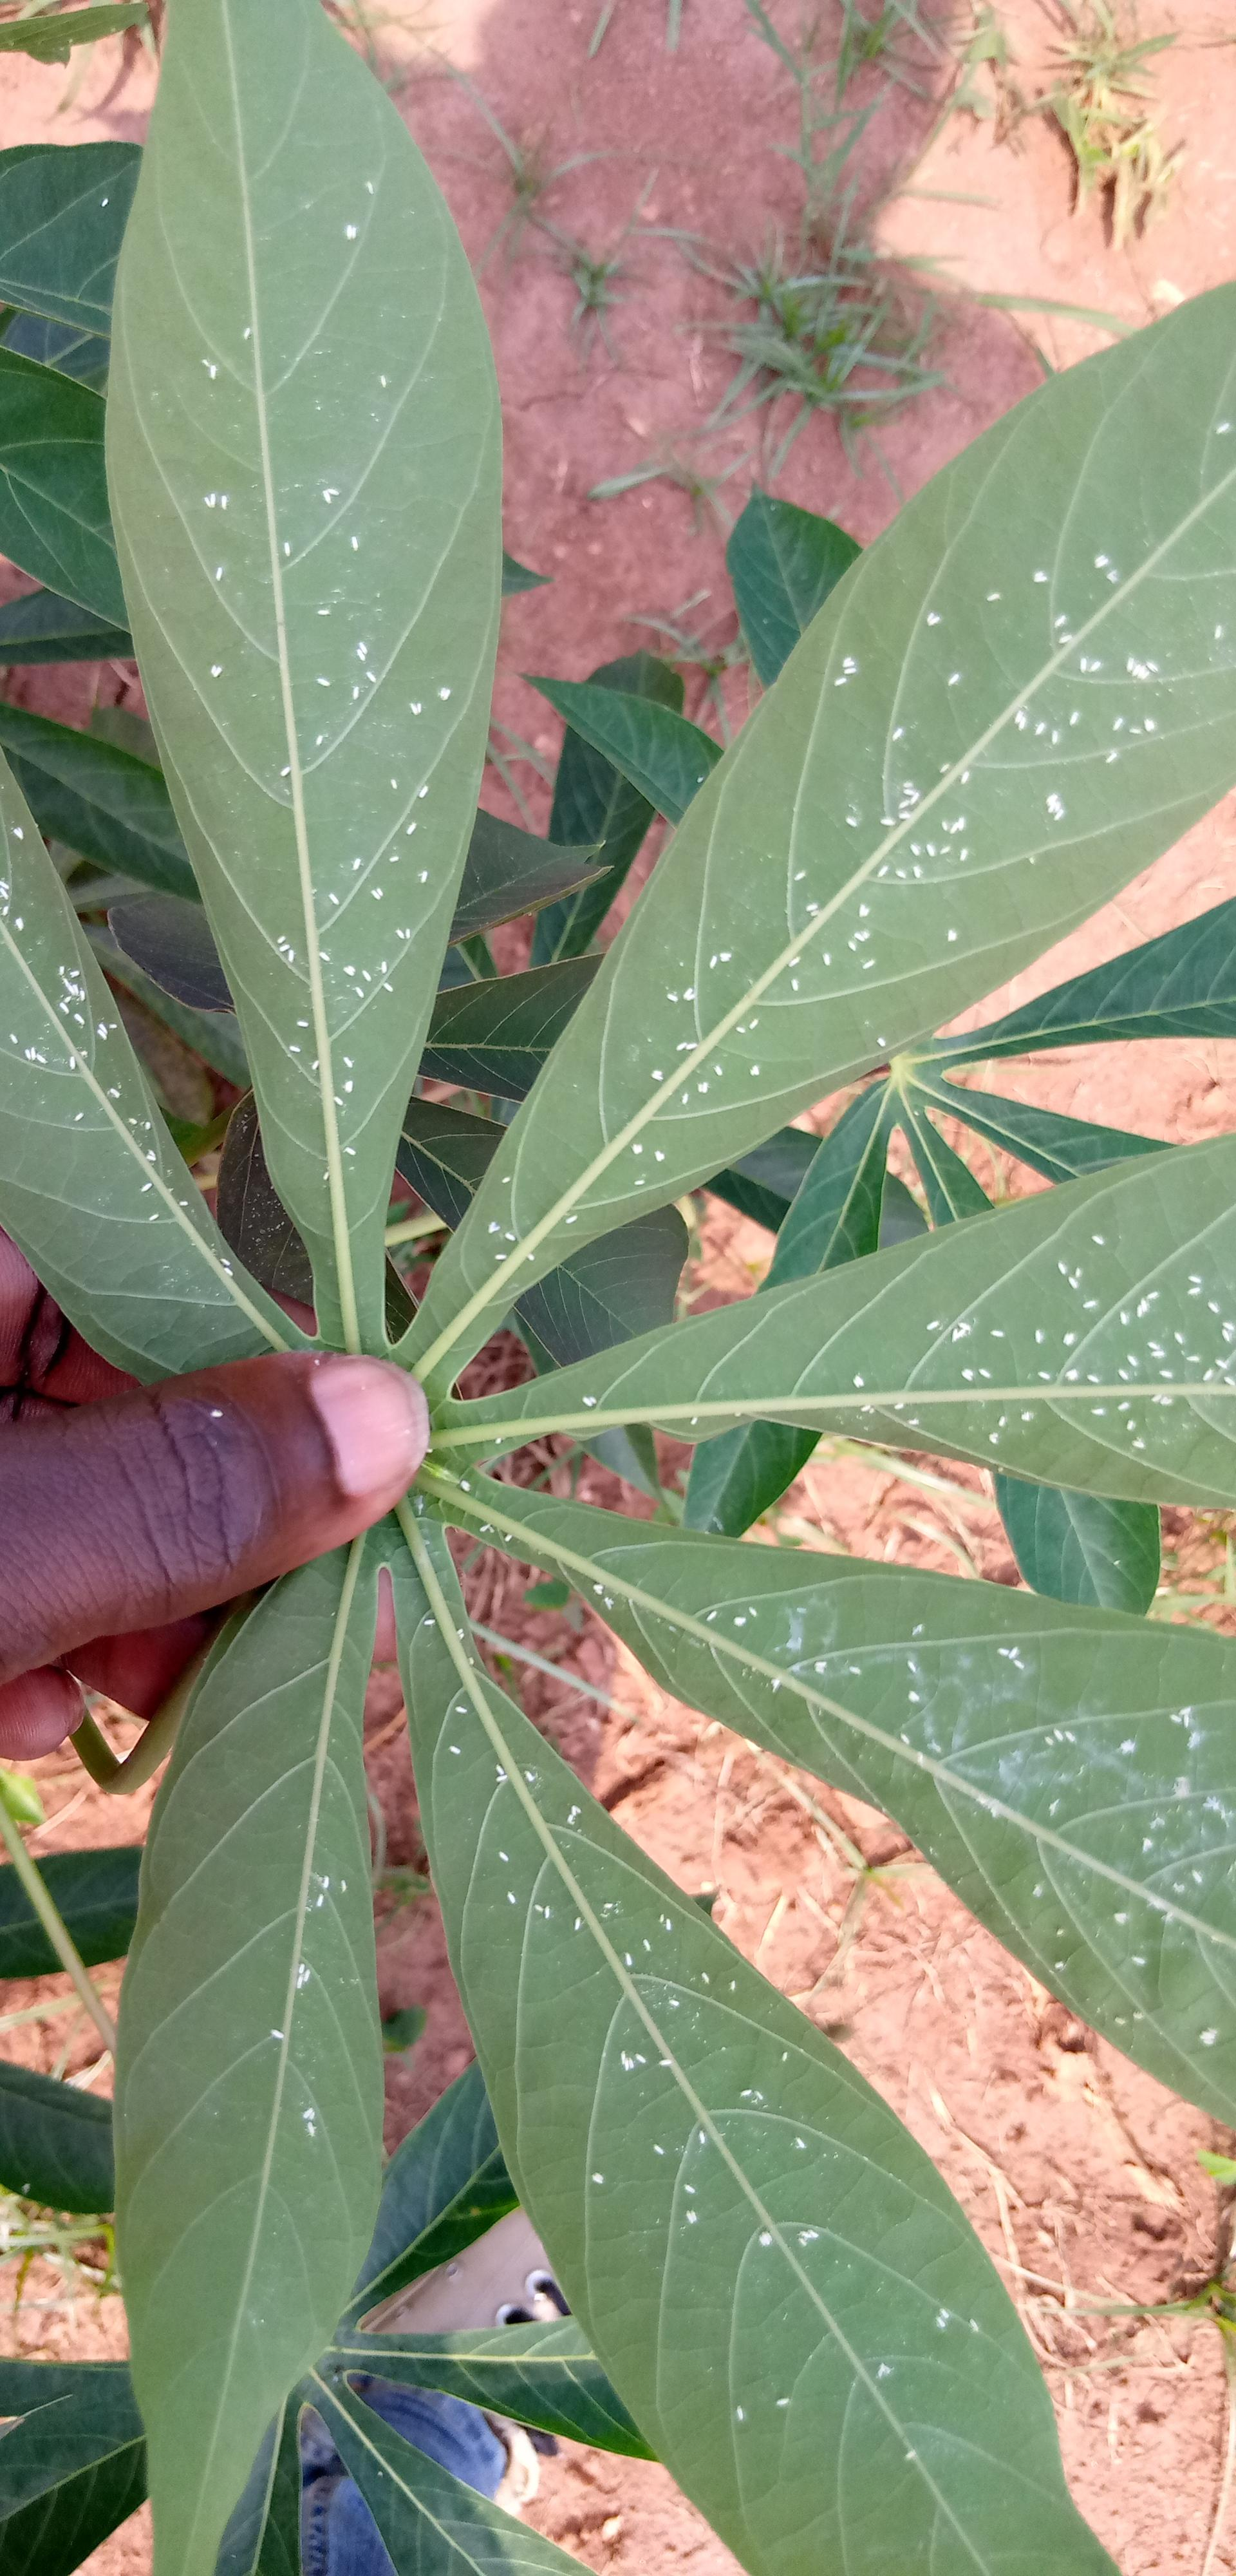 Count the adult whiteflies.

290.